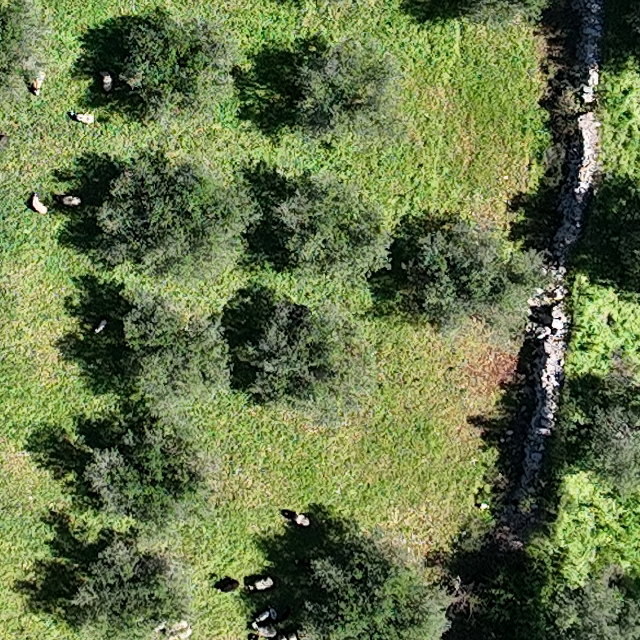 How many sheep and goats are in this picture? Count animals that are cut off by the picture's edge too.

18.